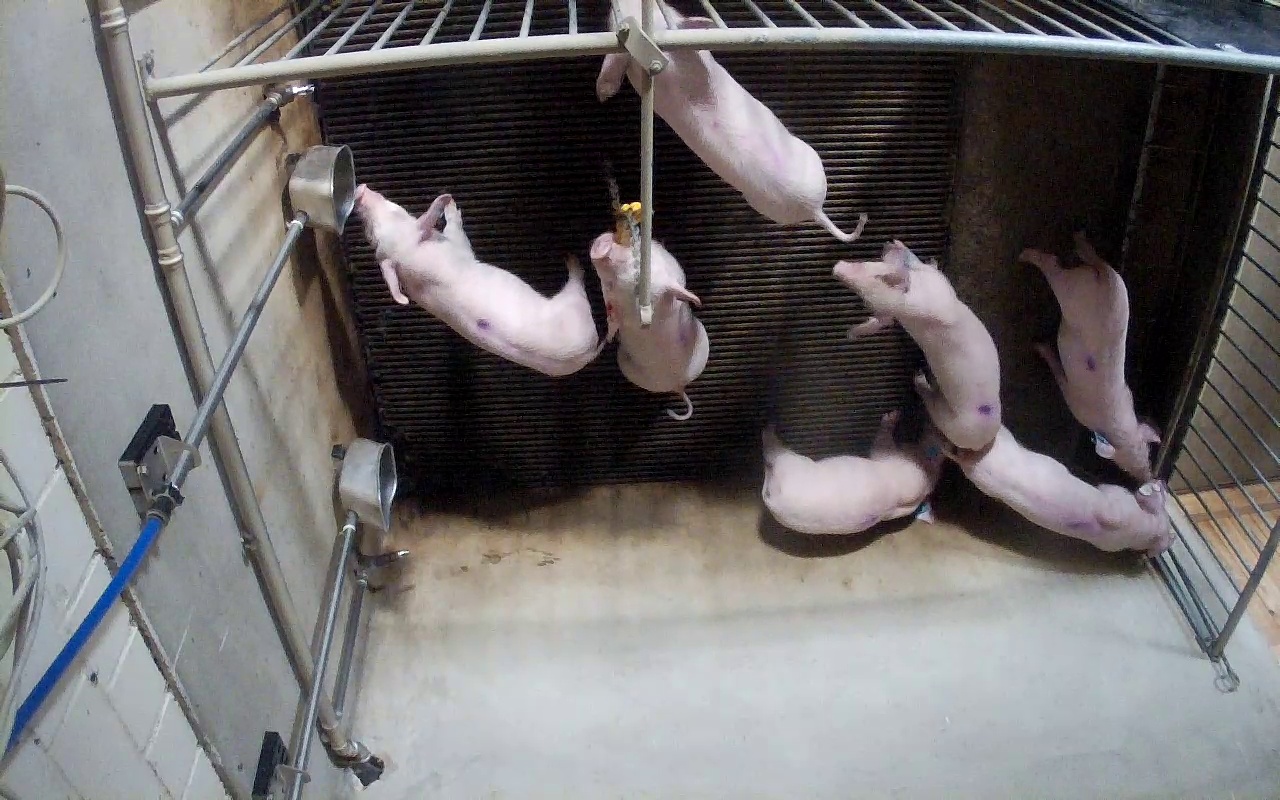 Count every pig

7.